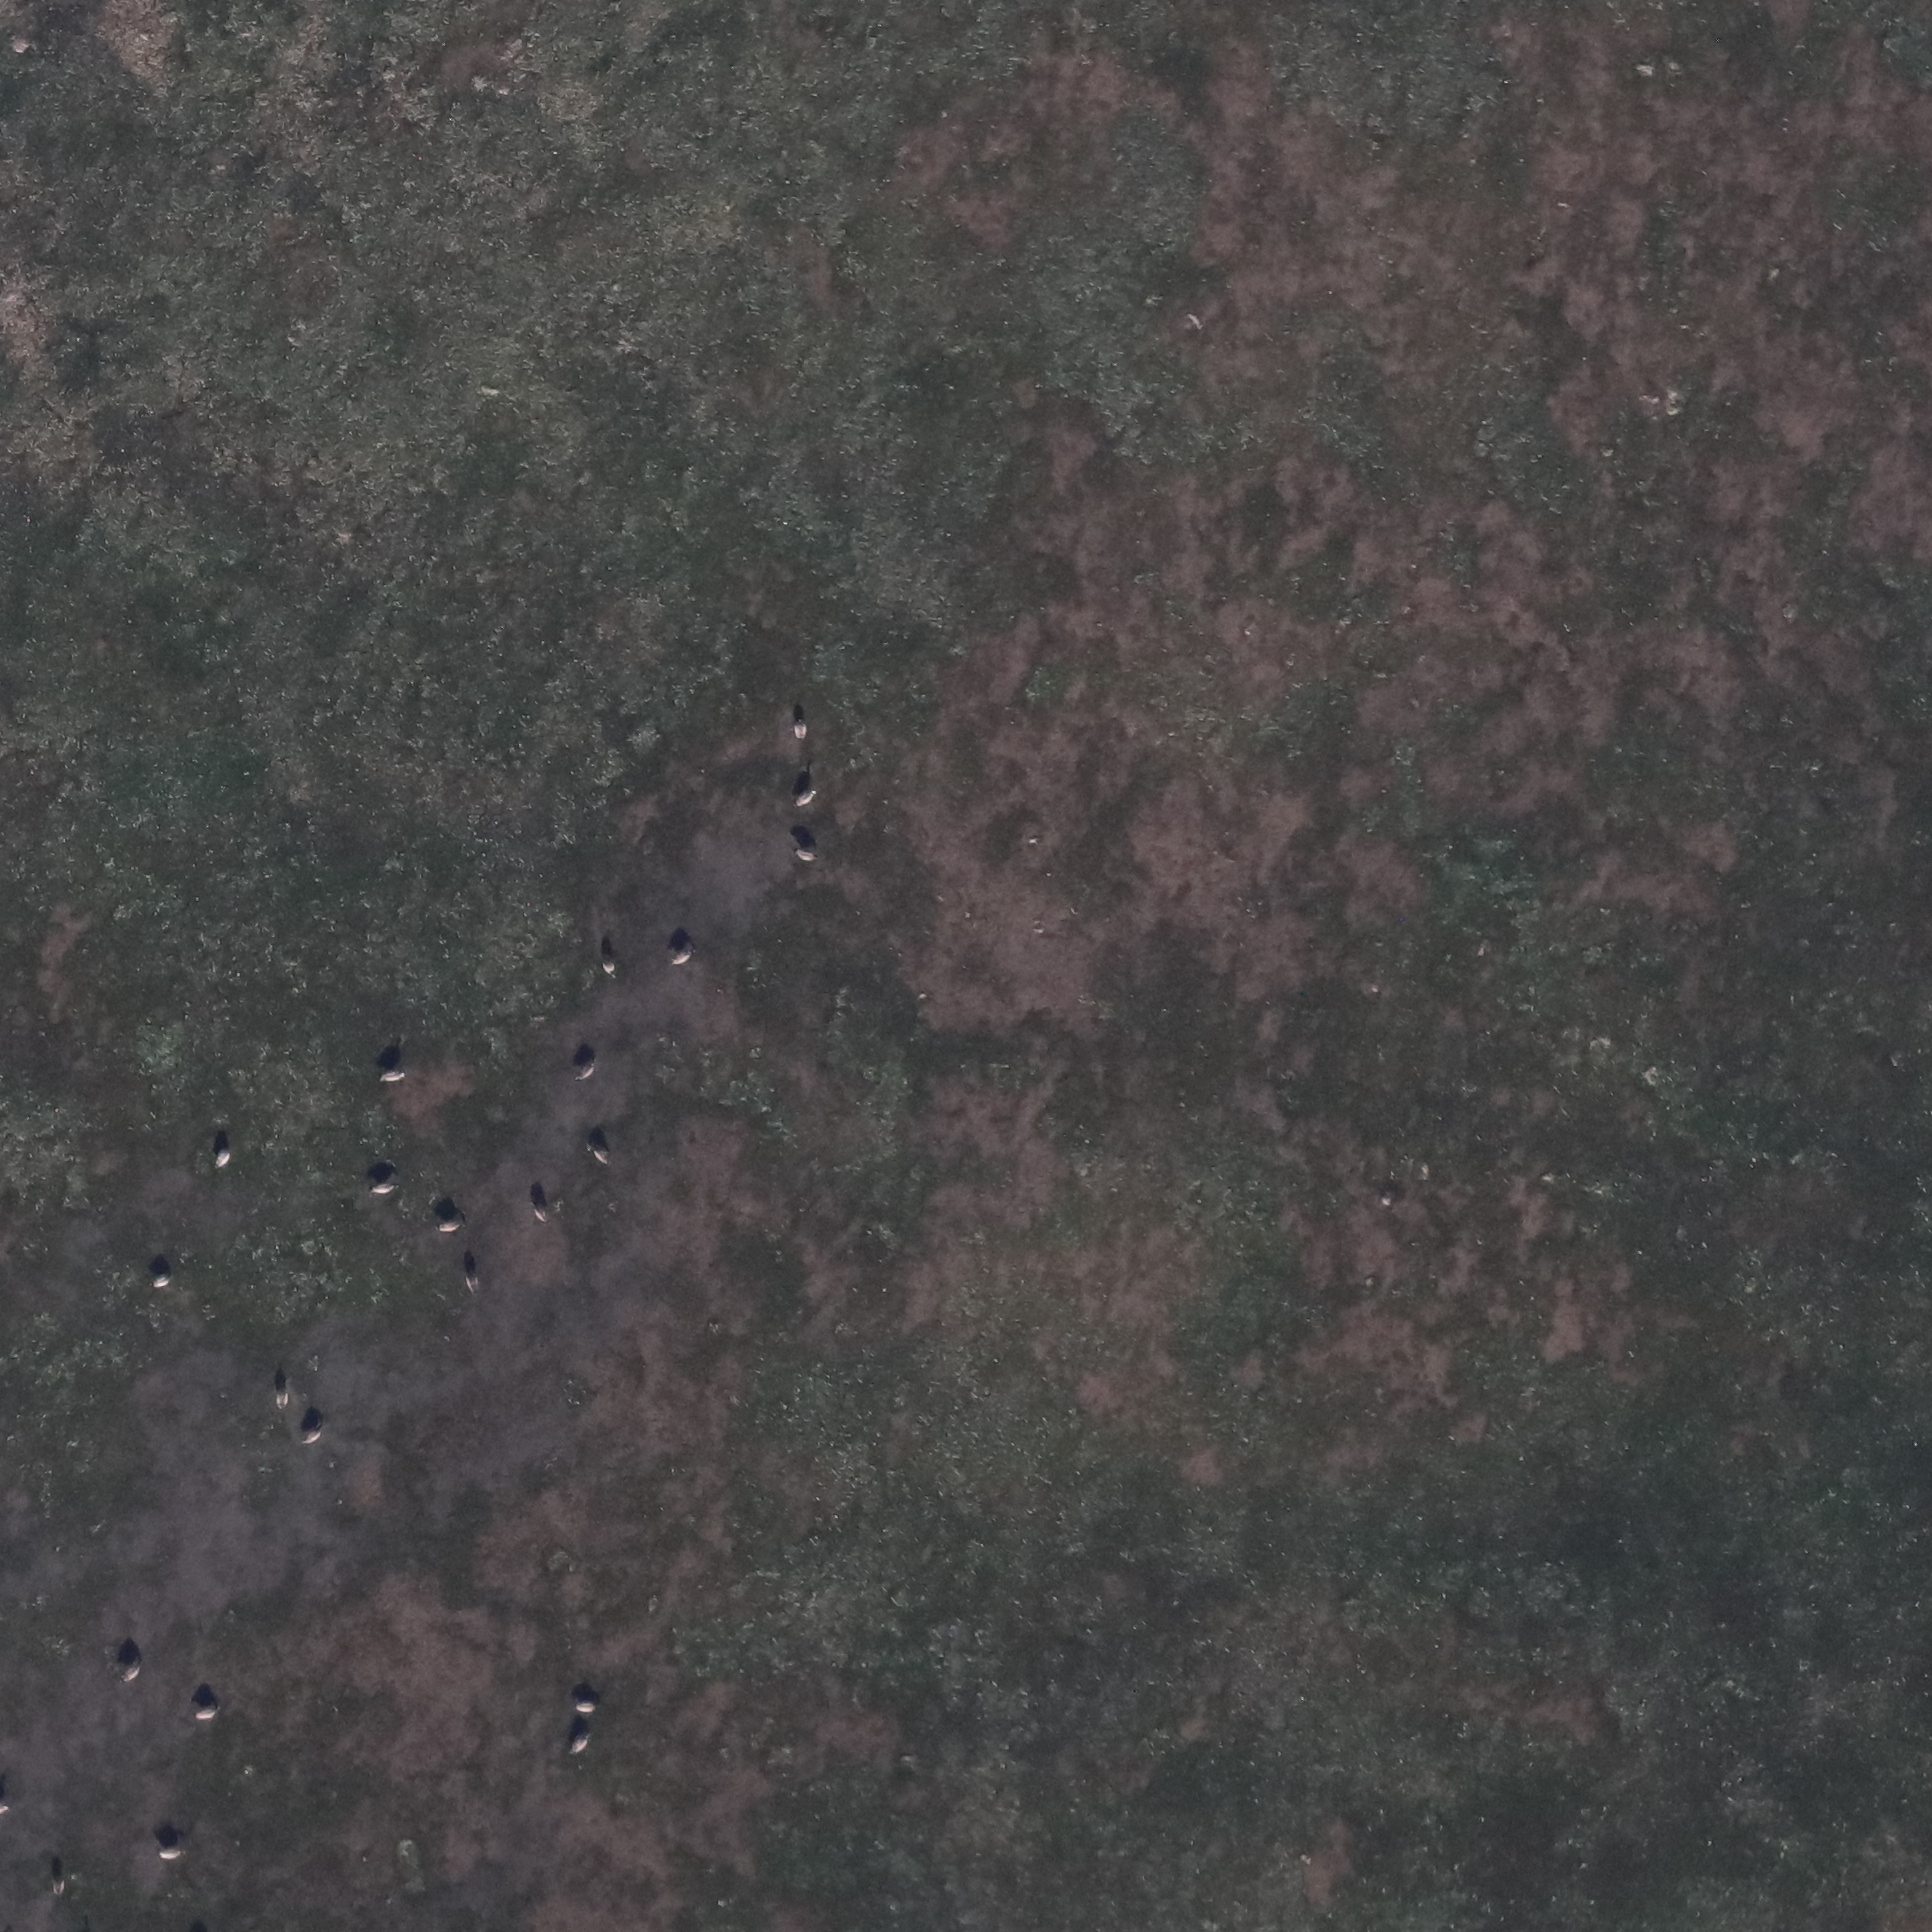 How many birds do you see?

22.